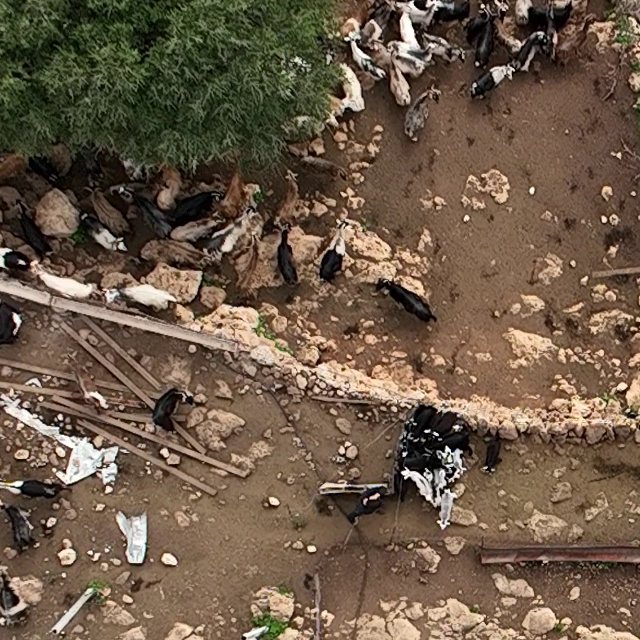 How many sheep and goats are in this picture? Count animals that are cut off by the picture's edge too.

69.